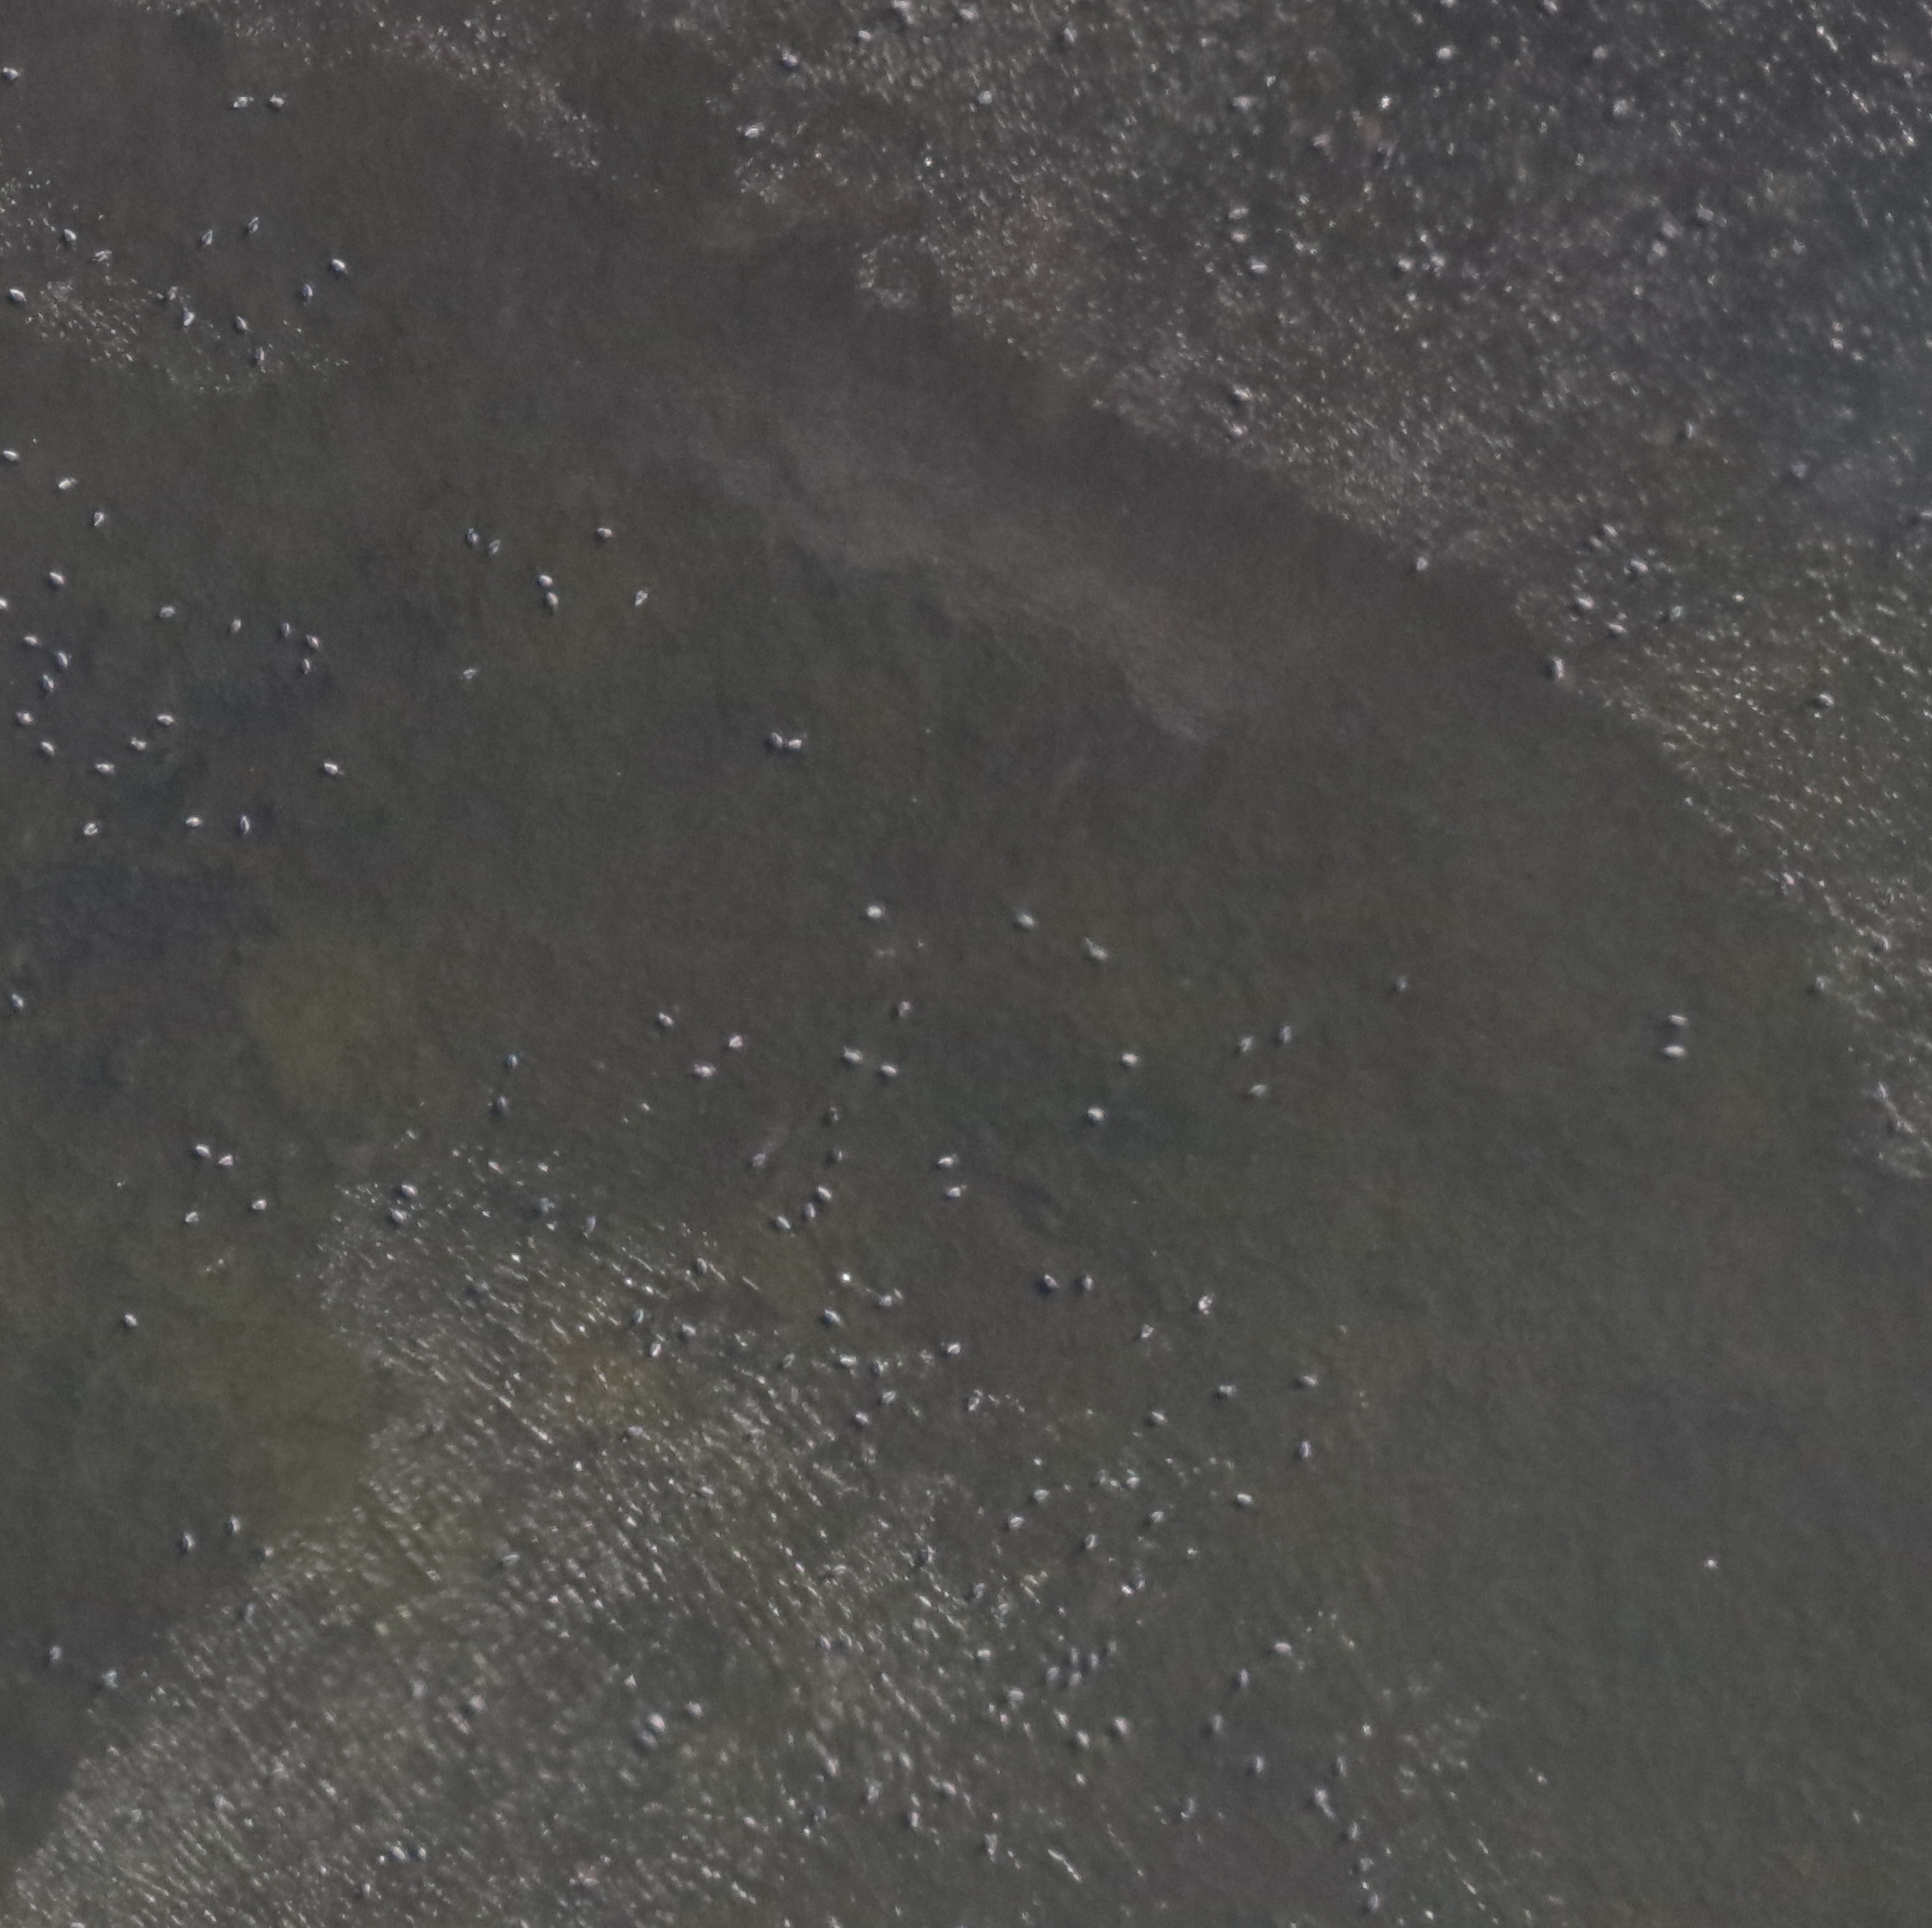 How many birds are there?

201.